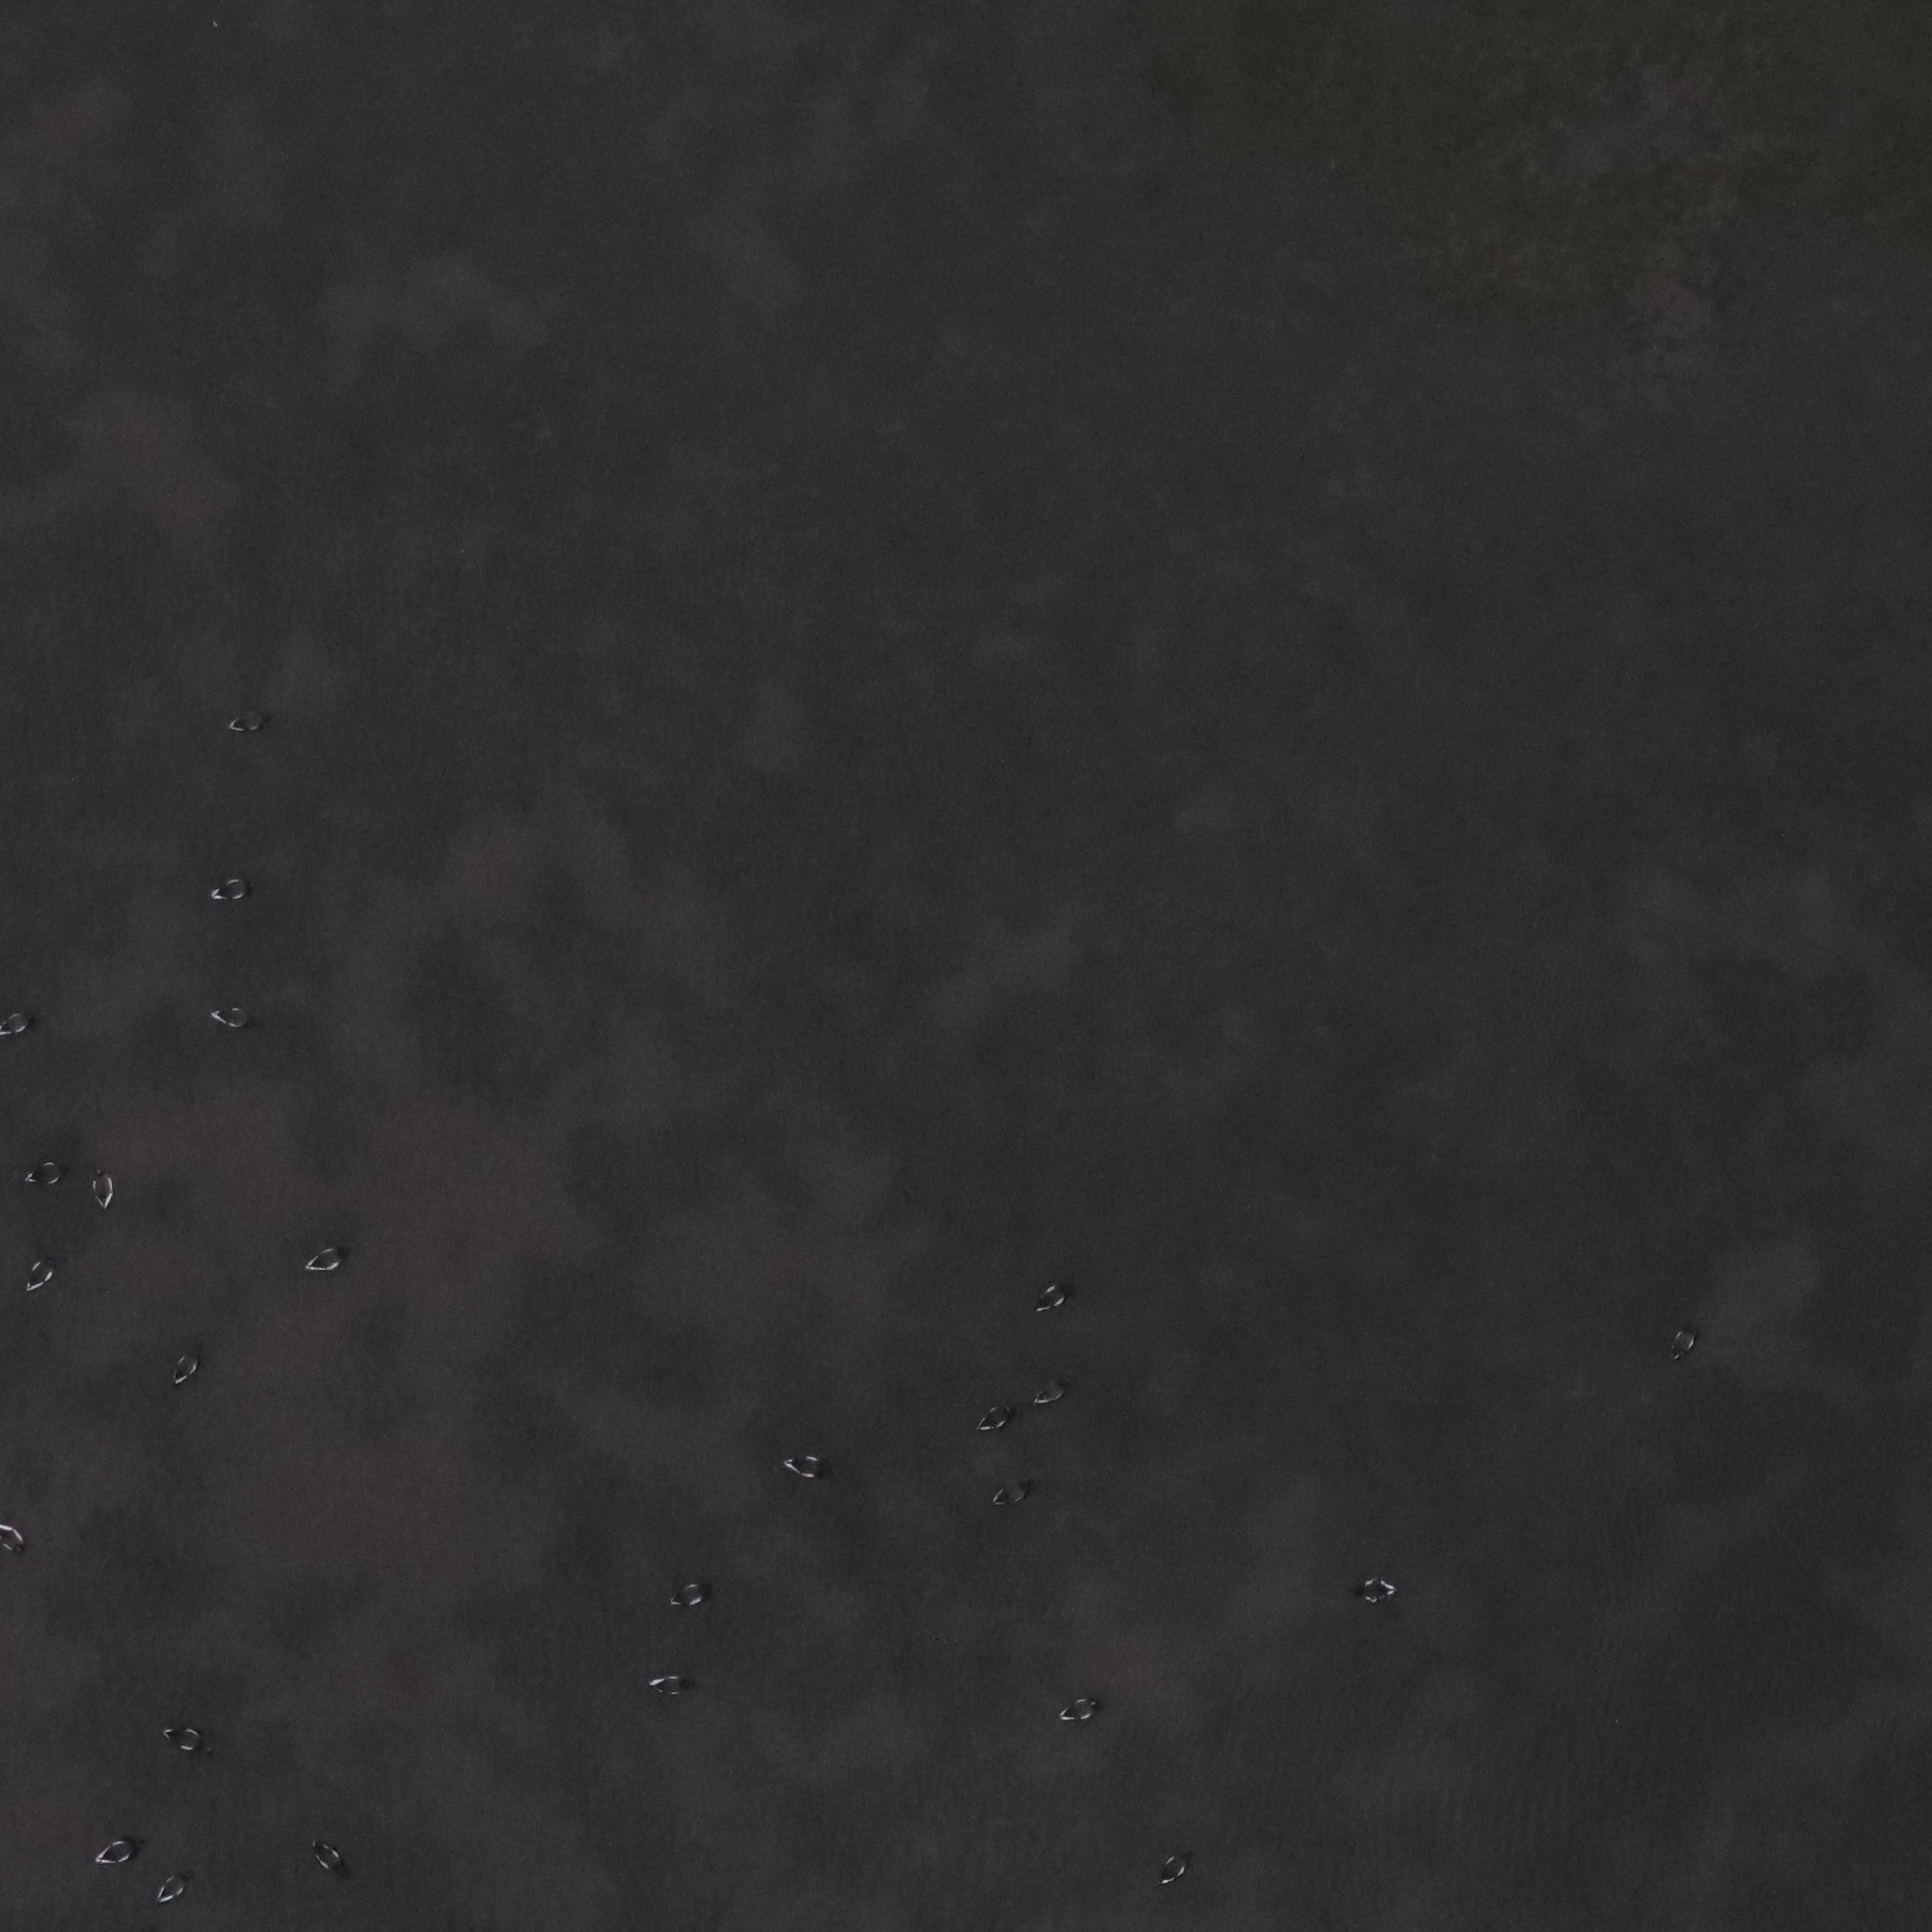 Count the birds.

25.